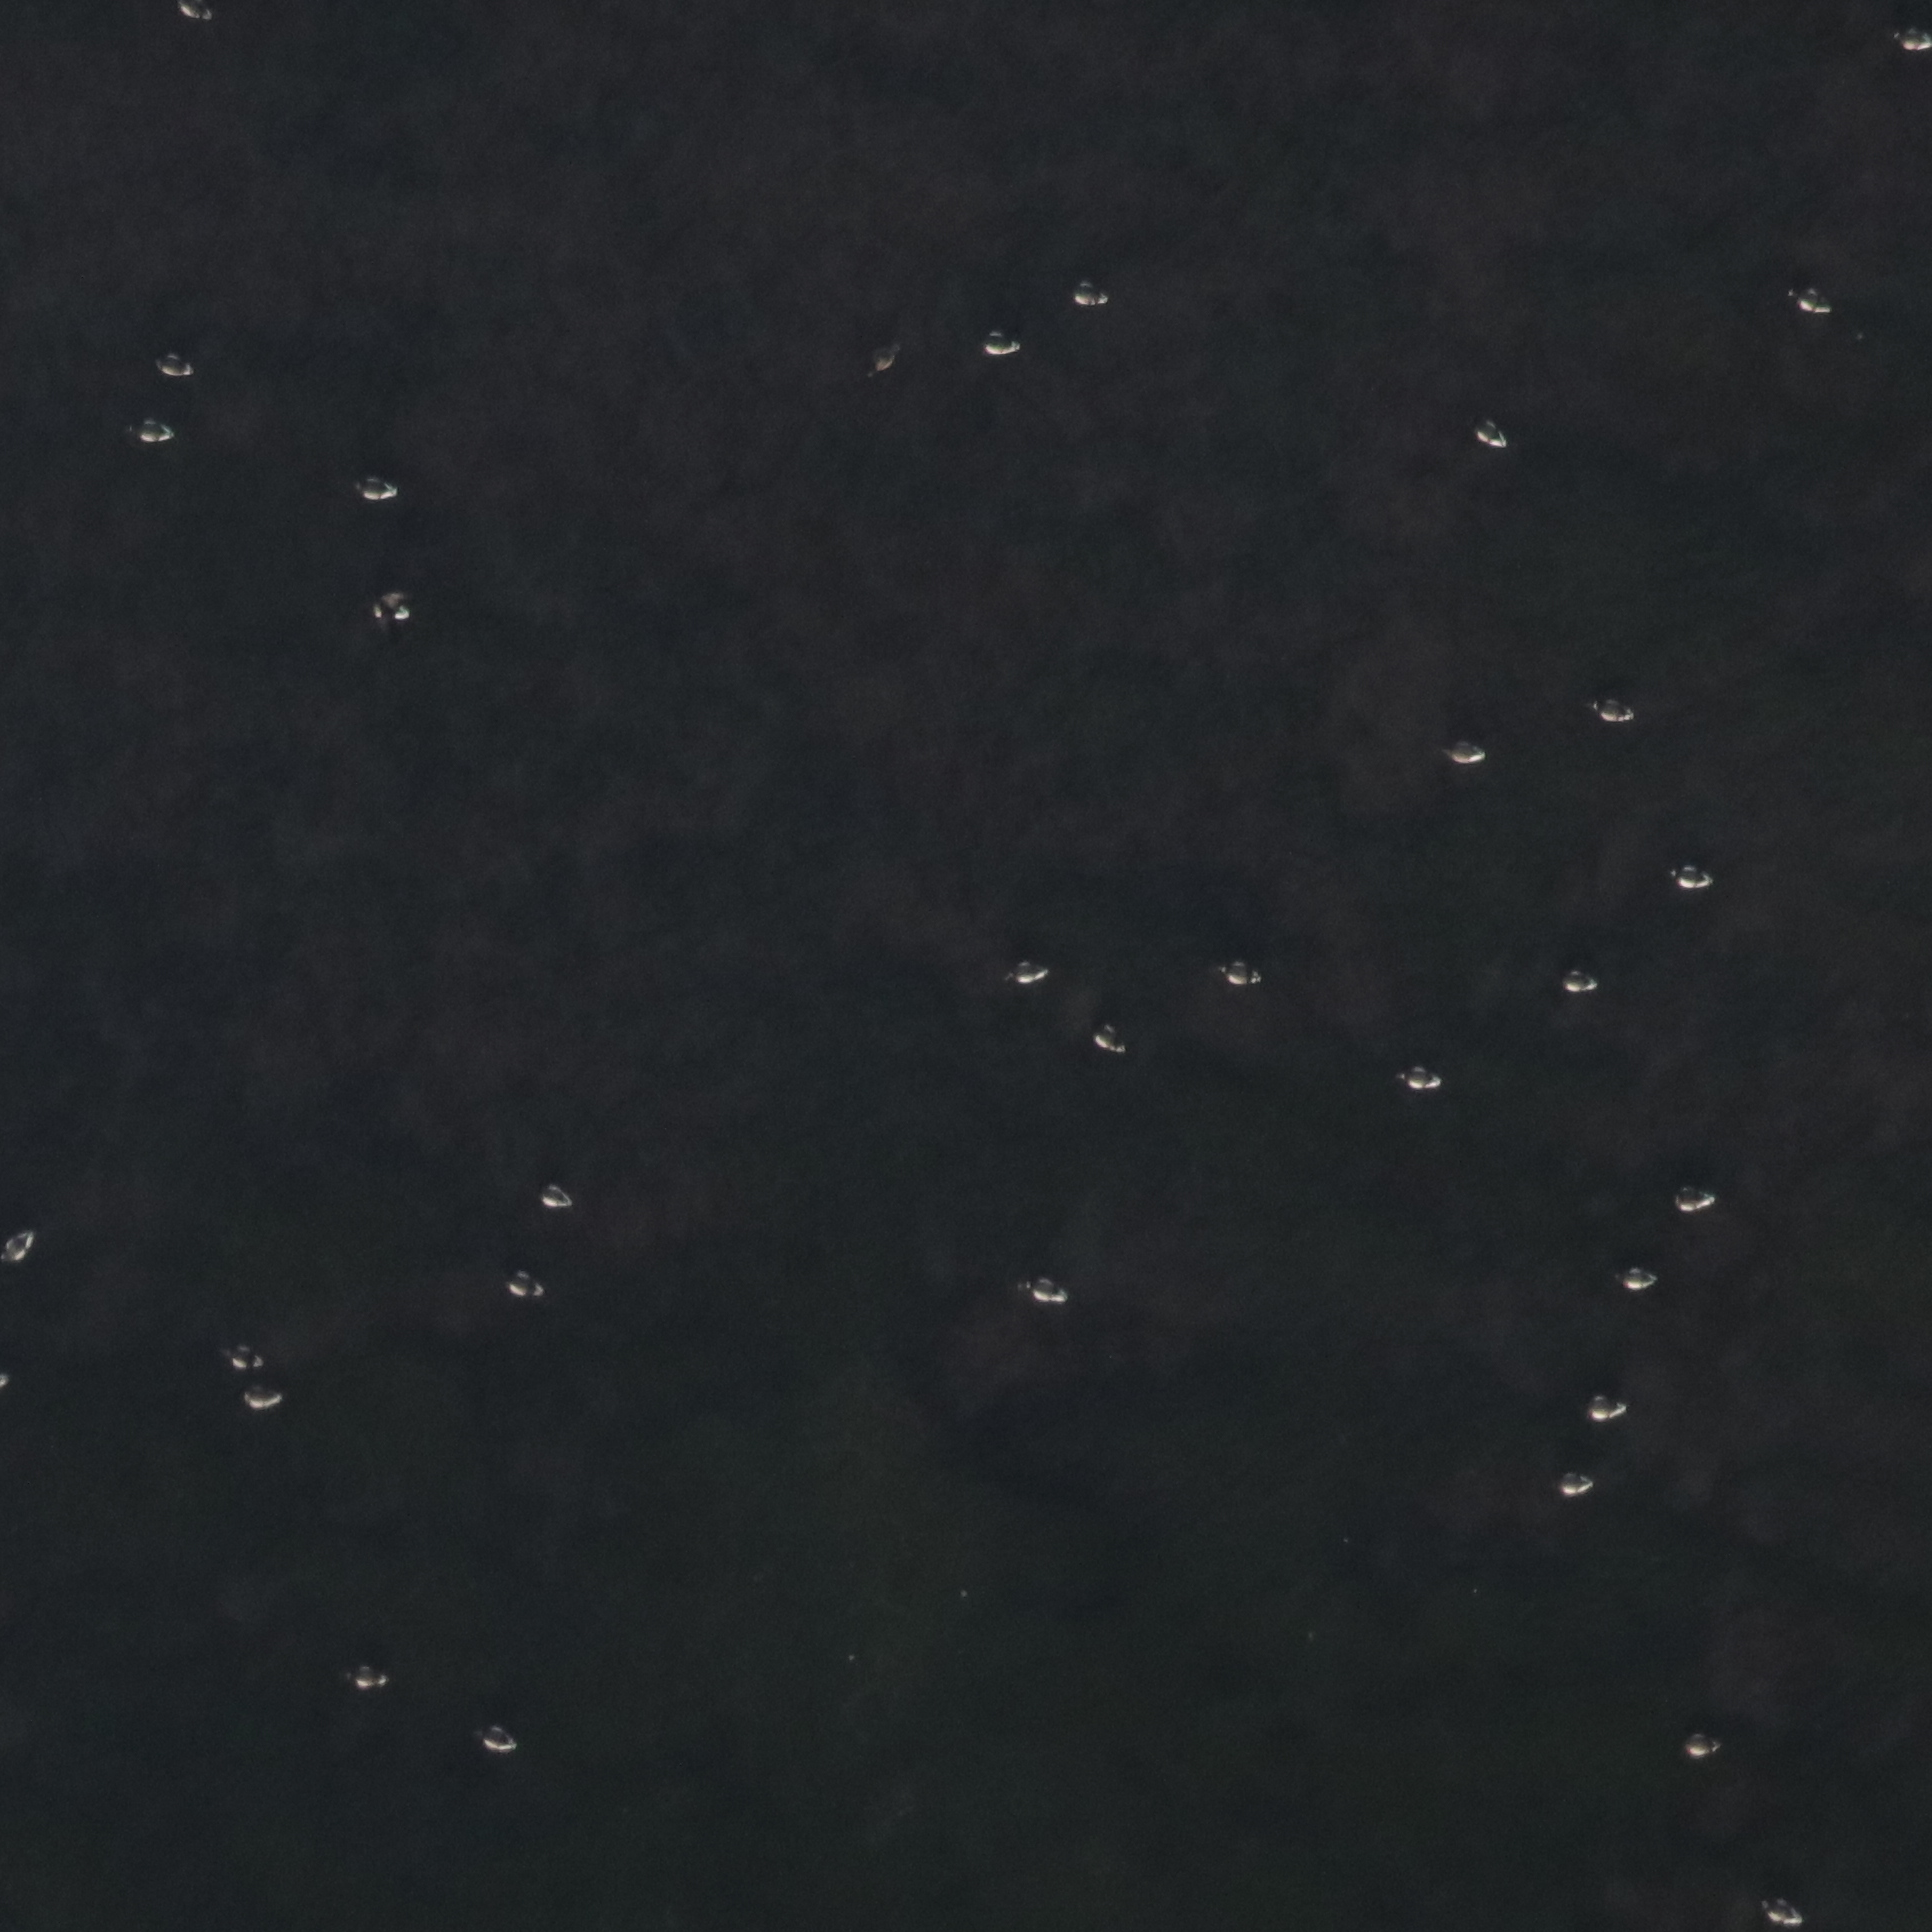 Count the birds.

33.